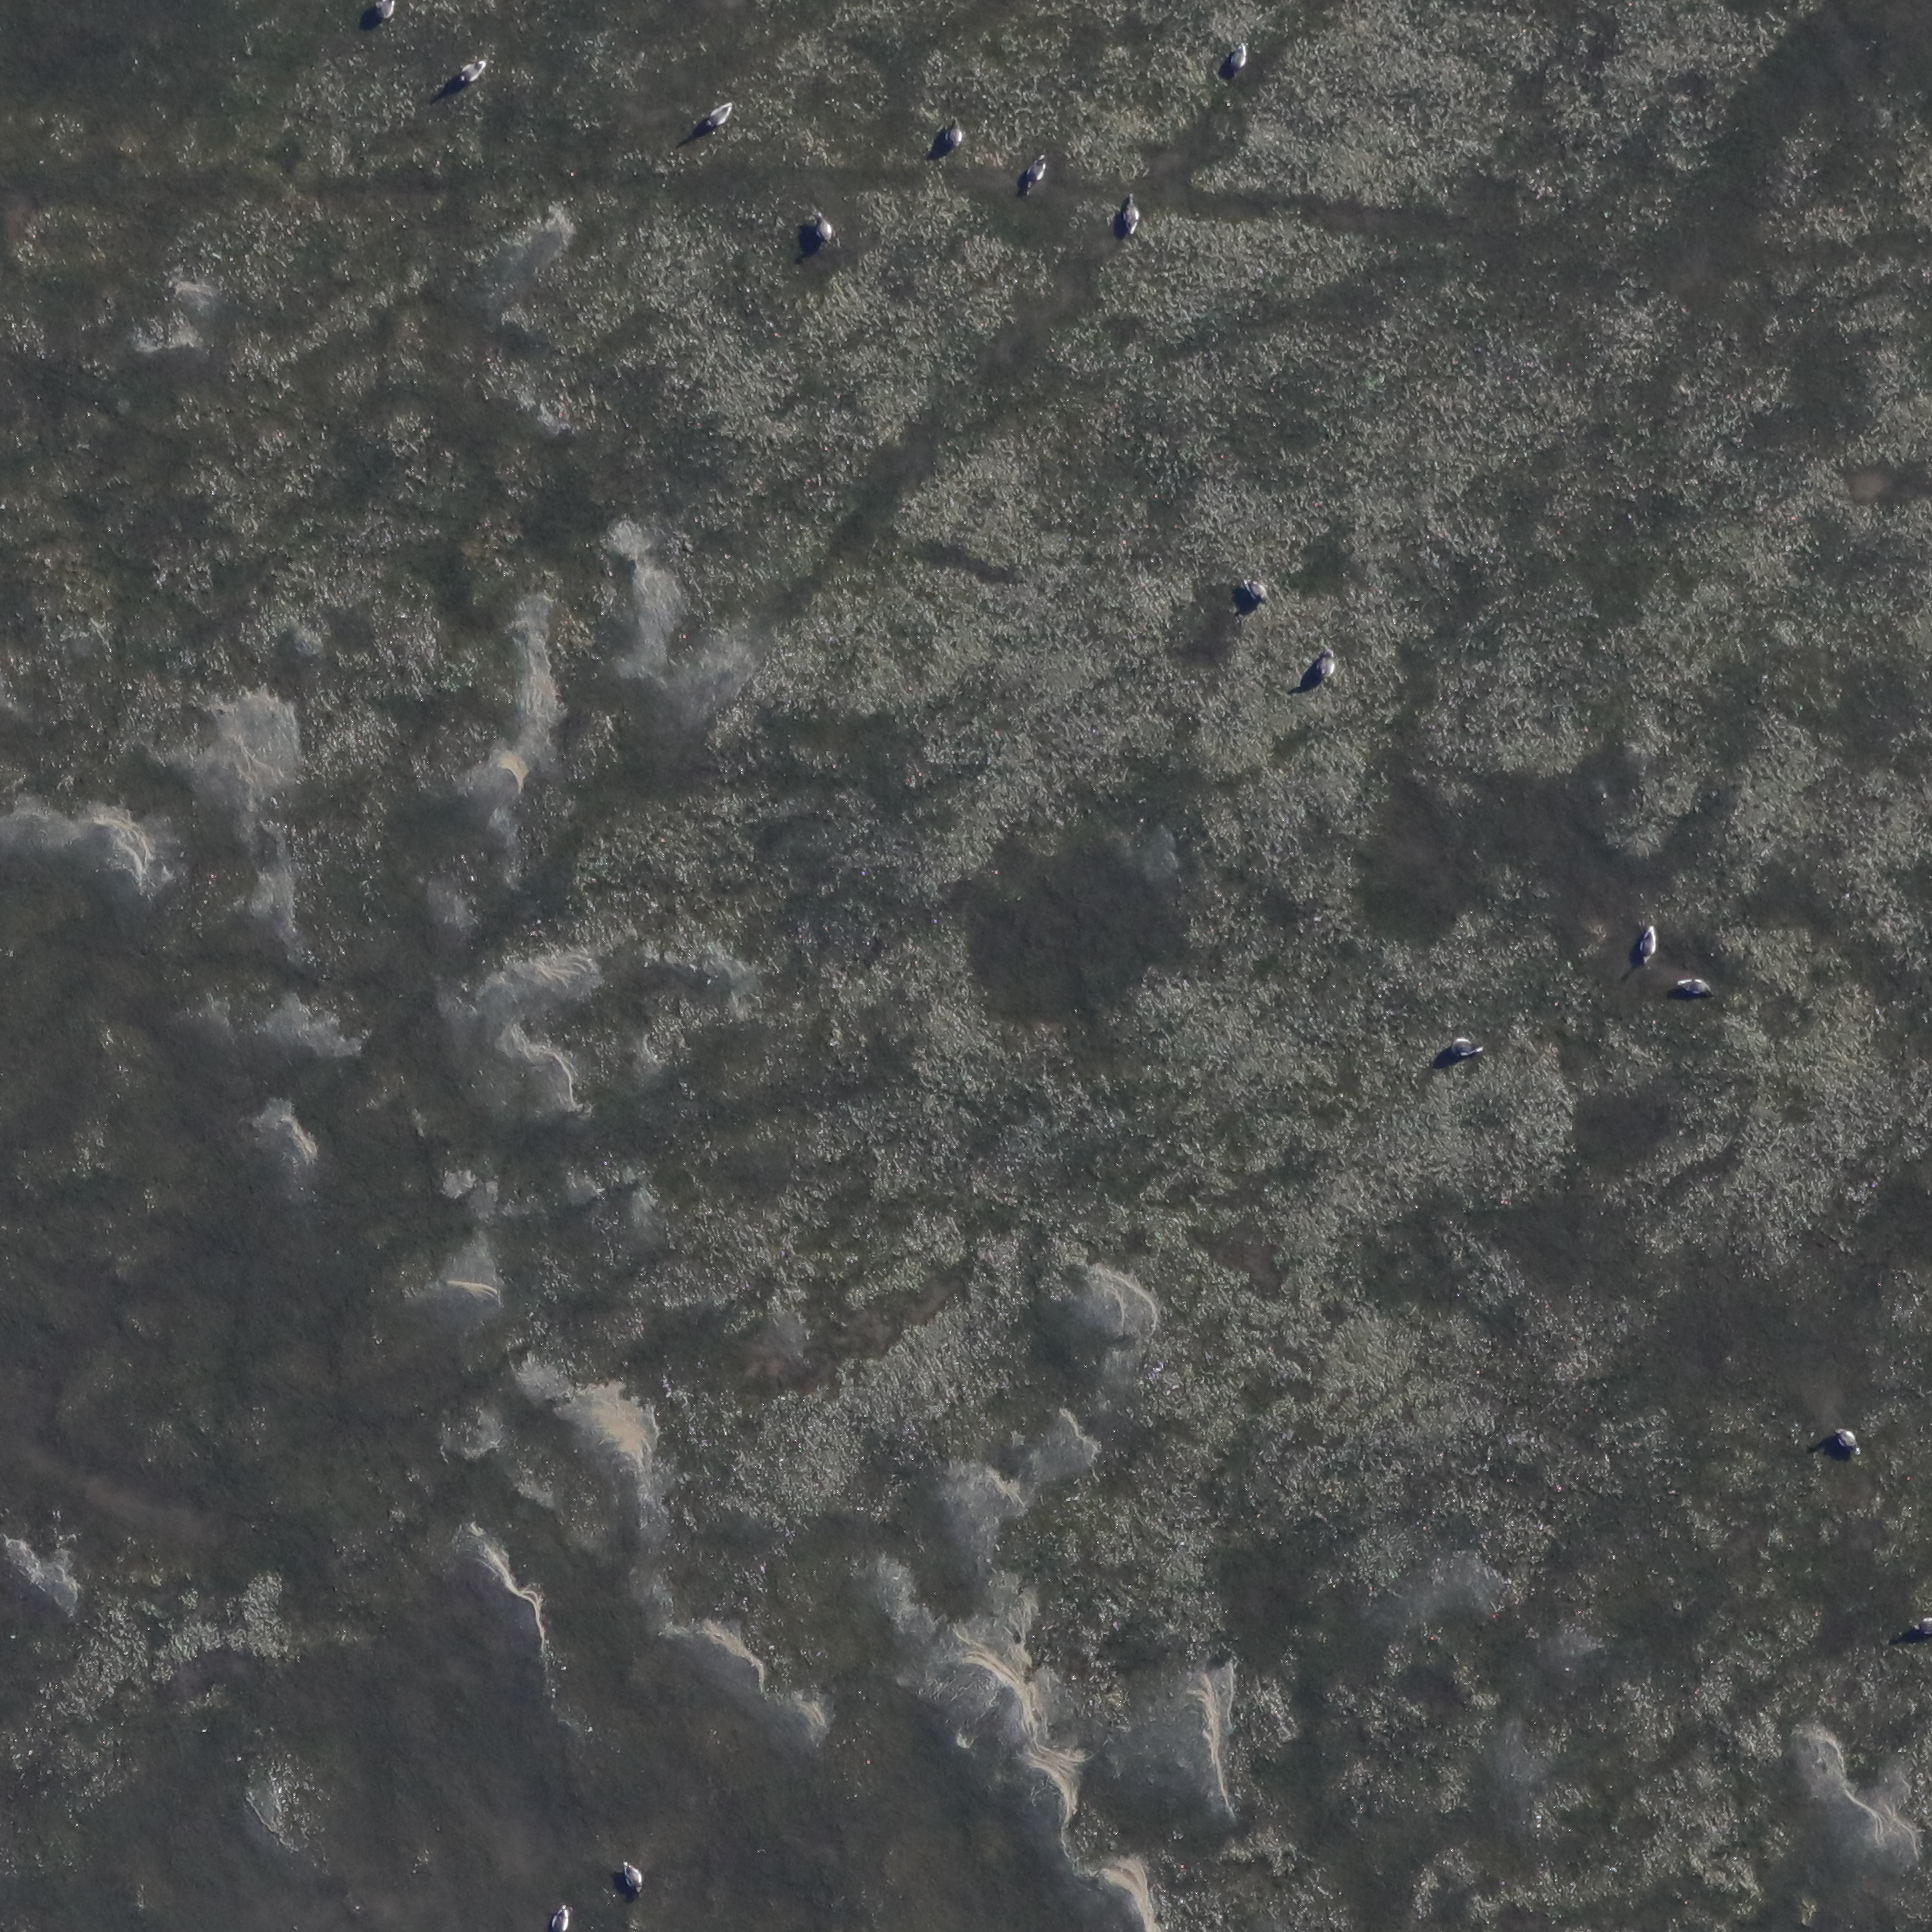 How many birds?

17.